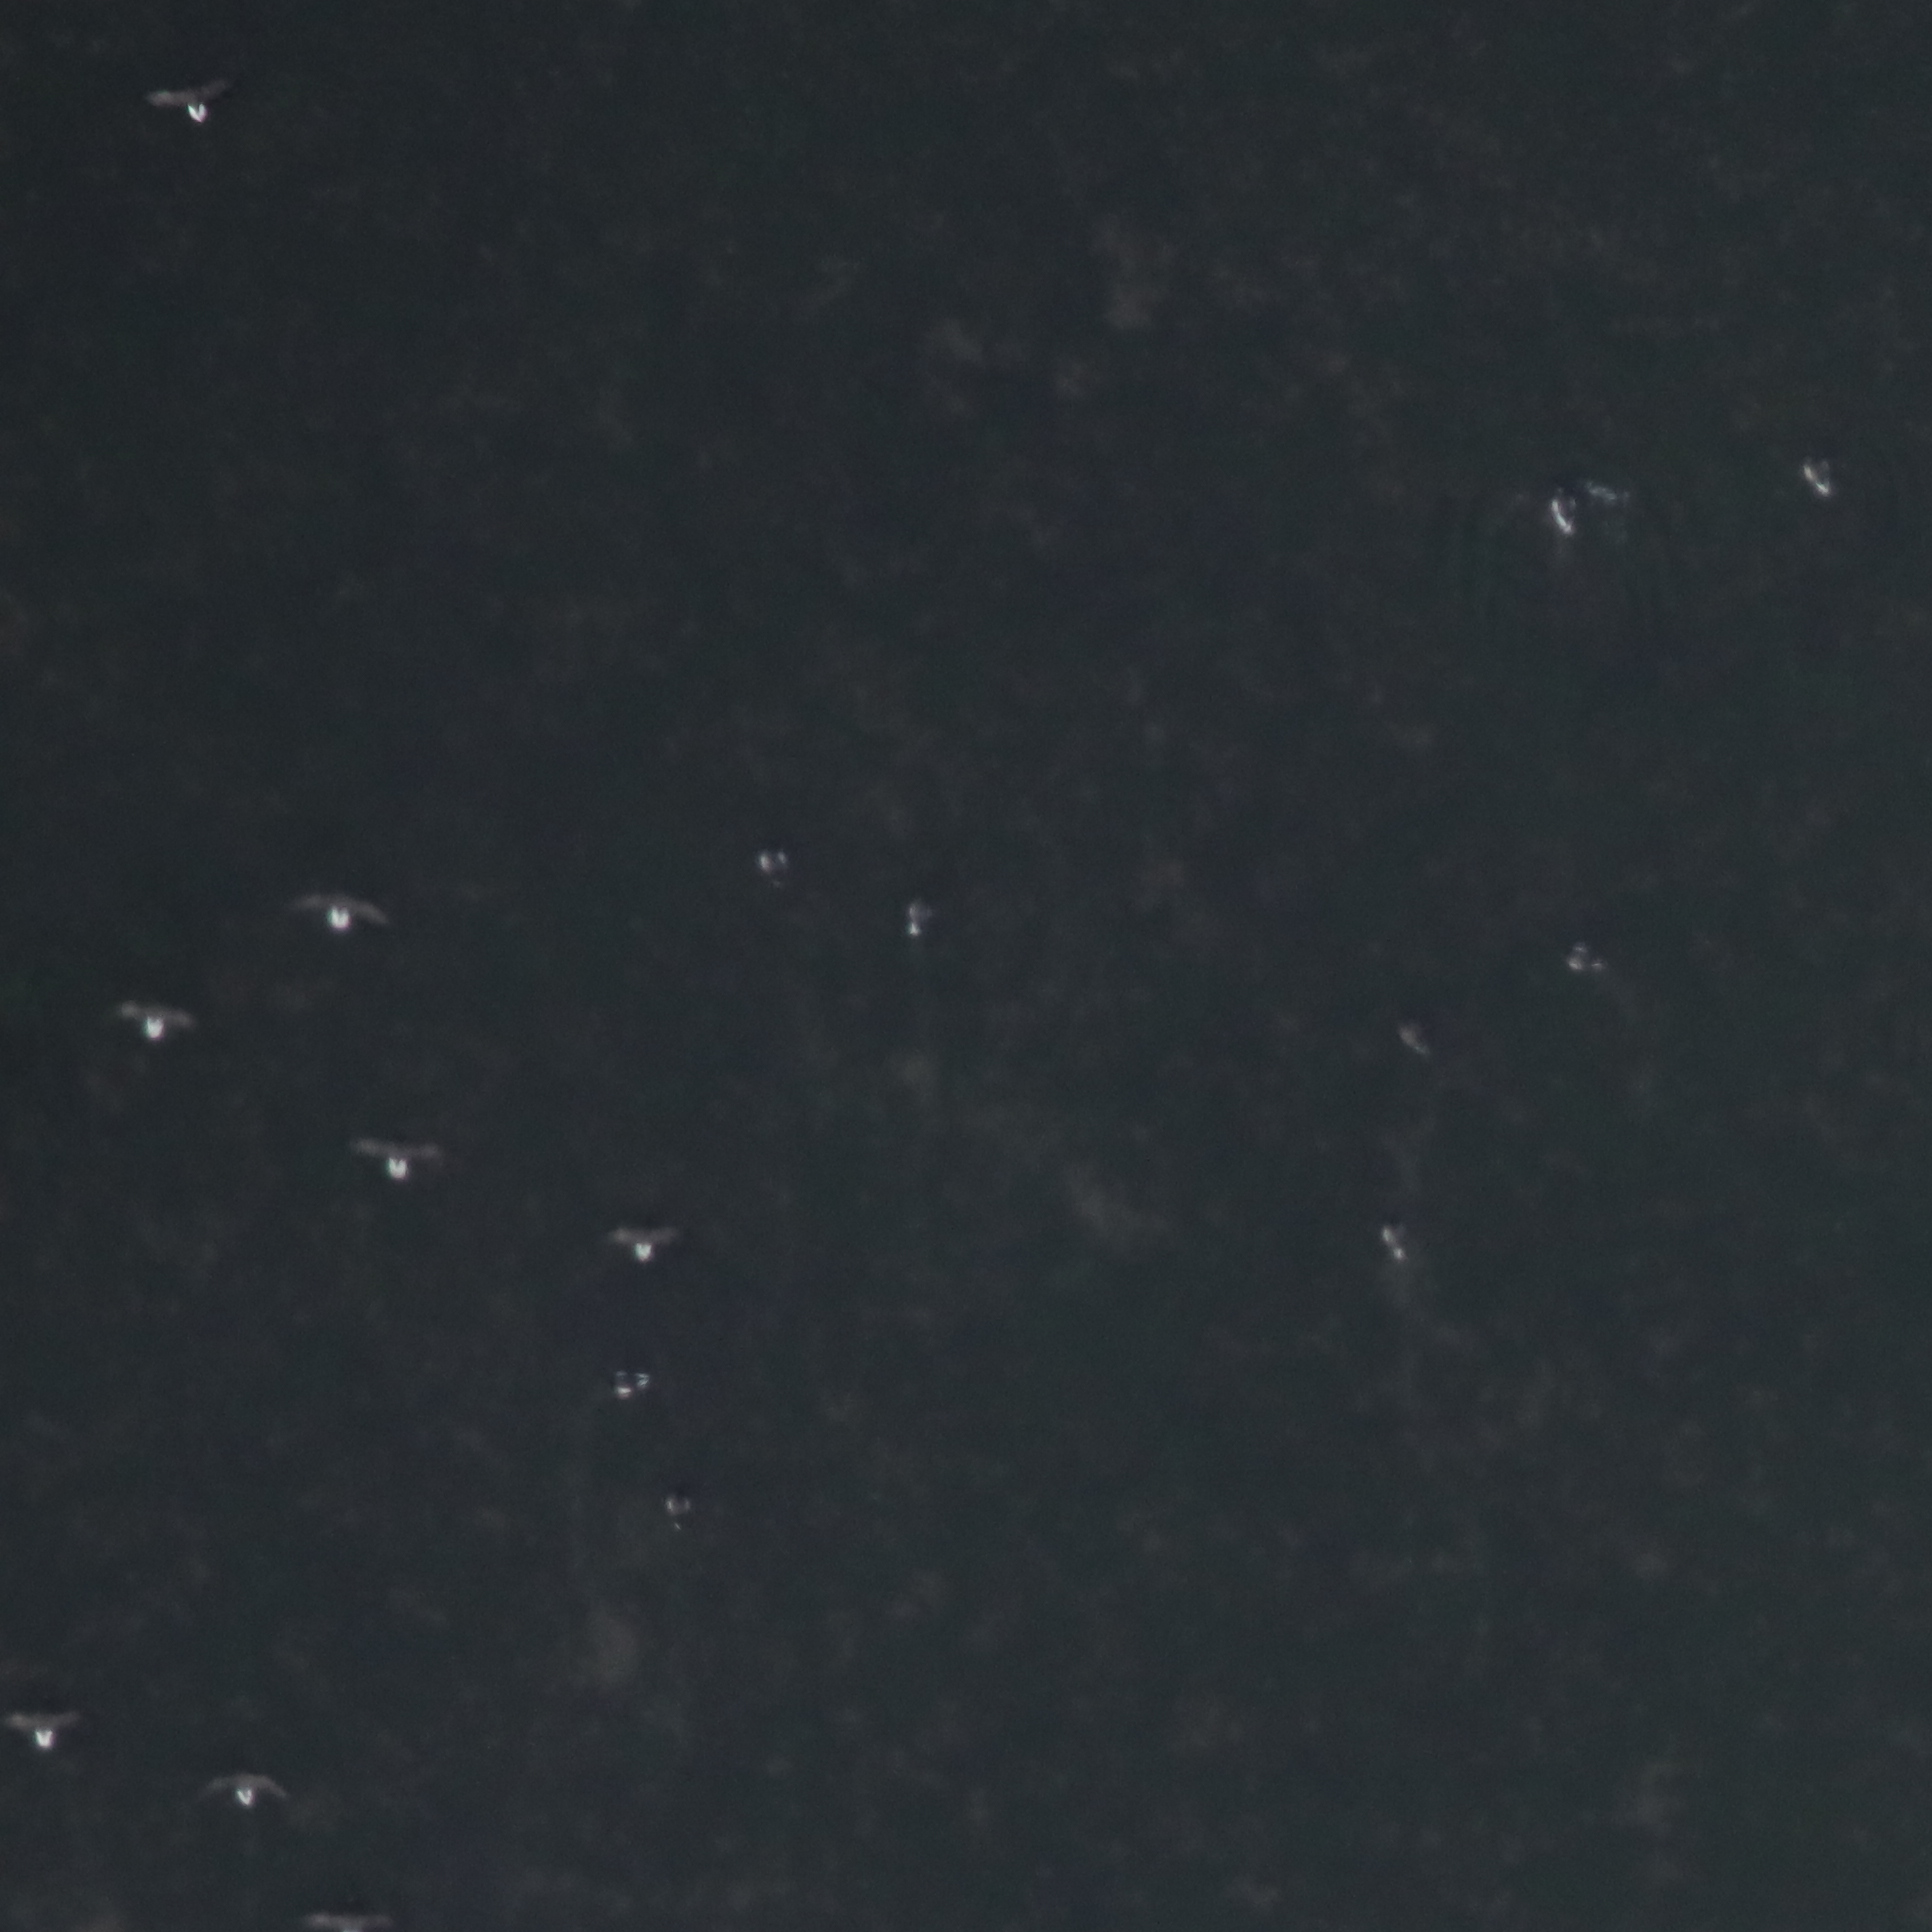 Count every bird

17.